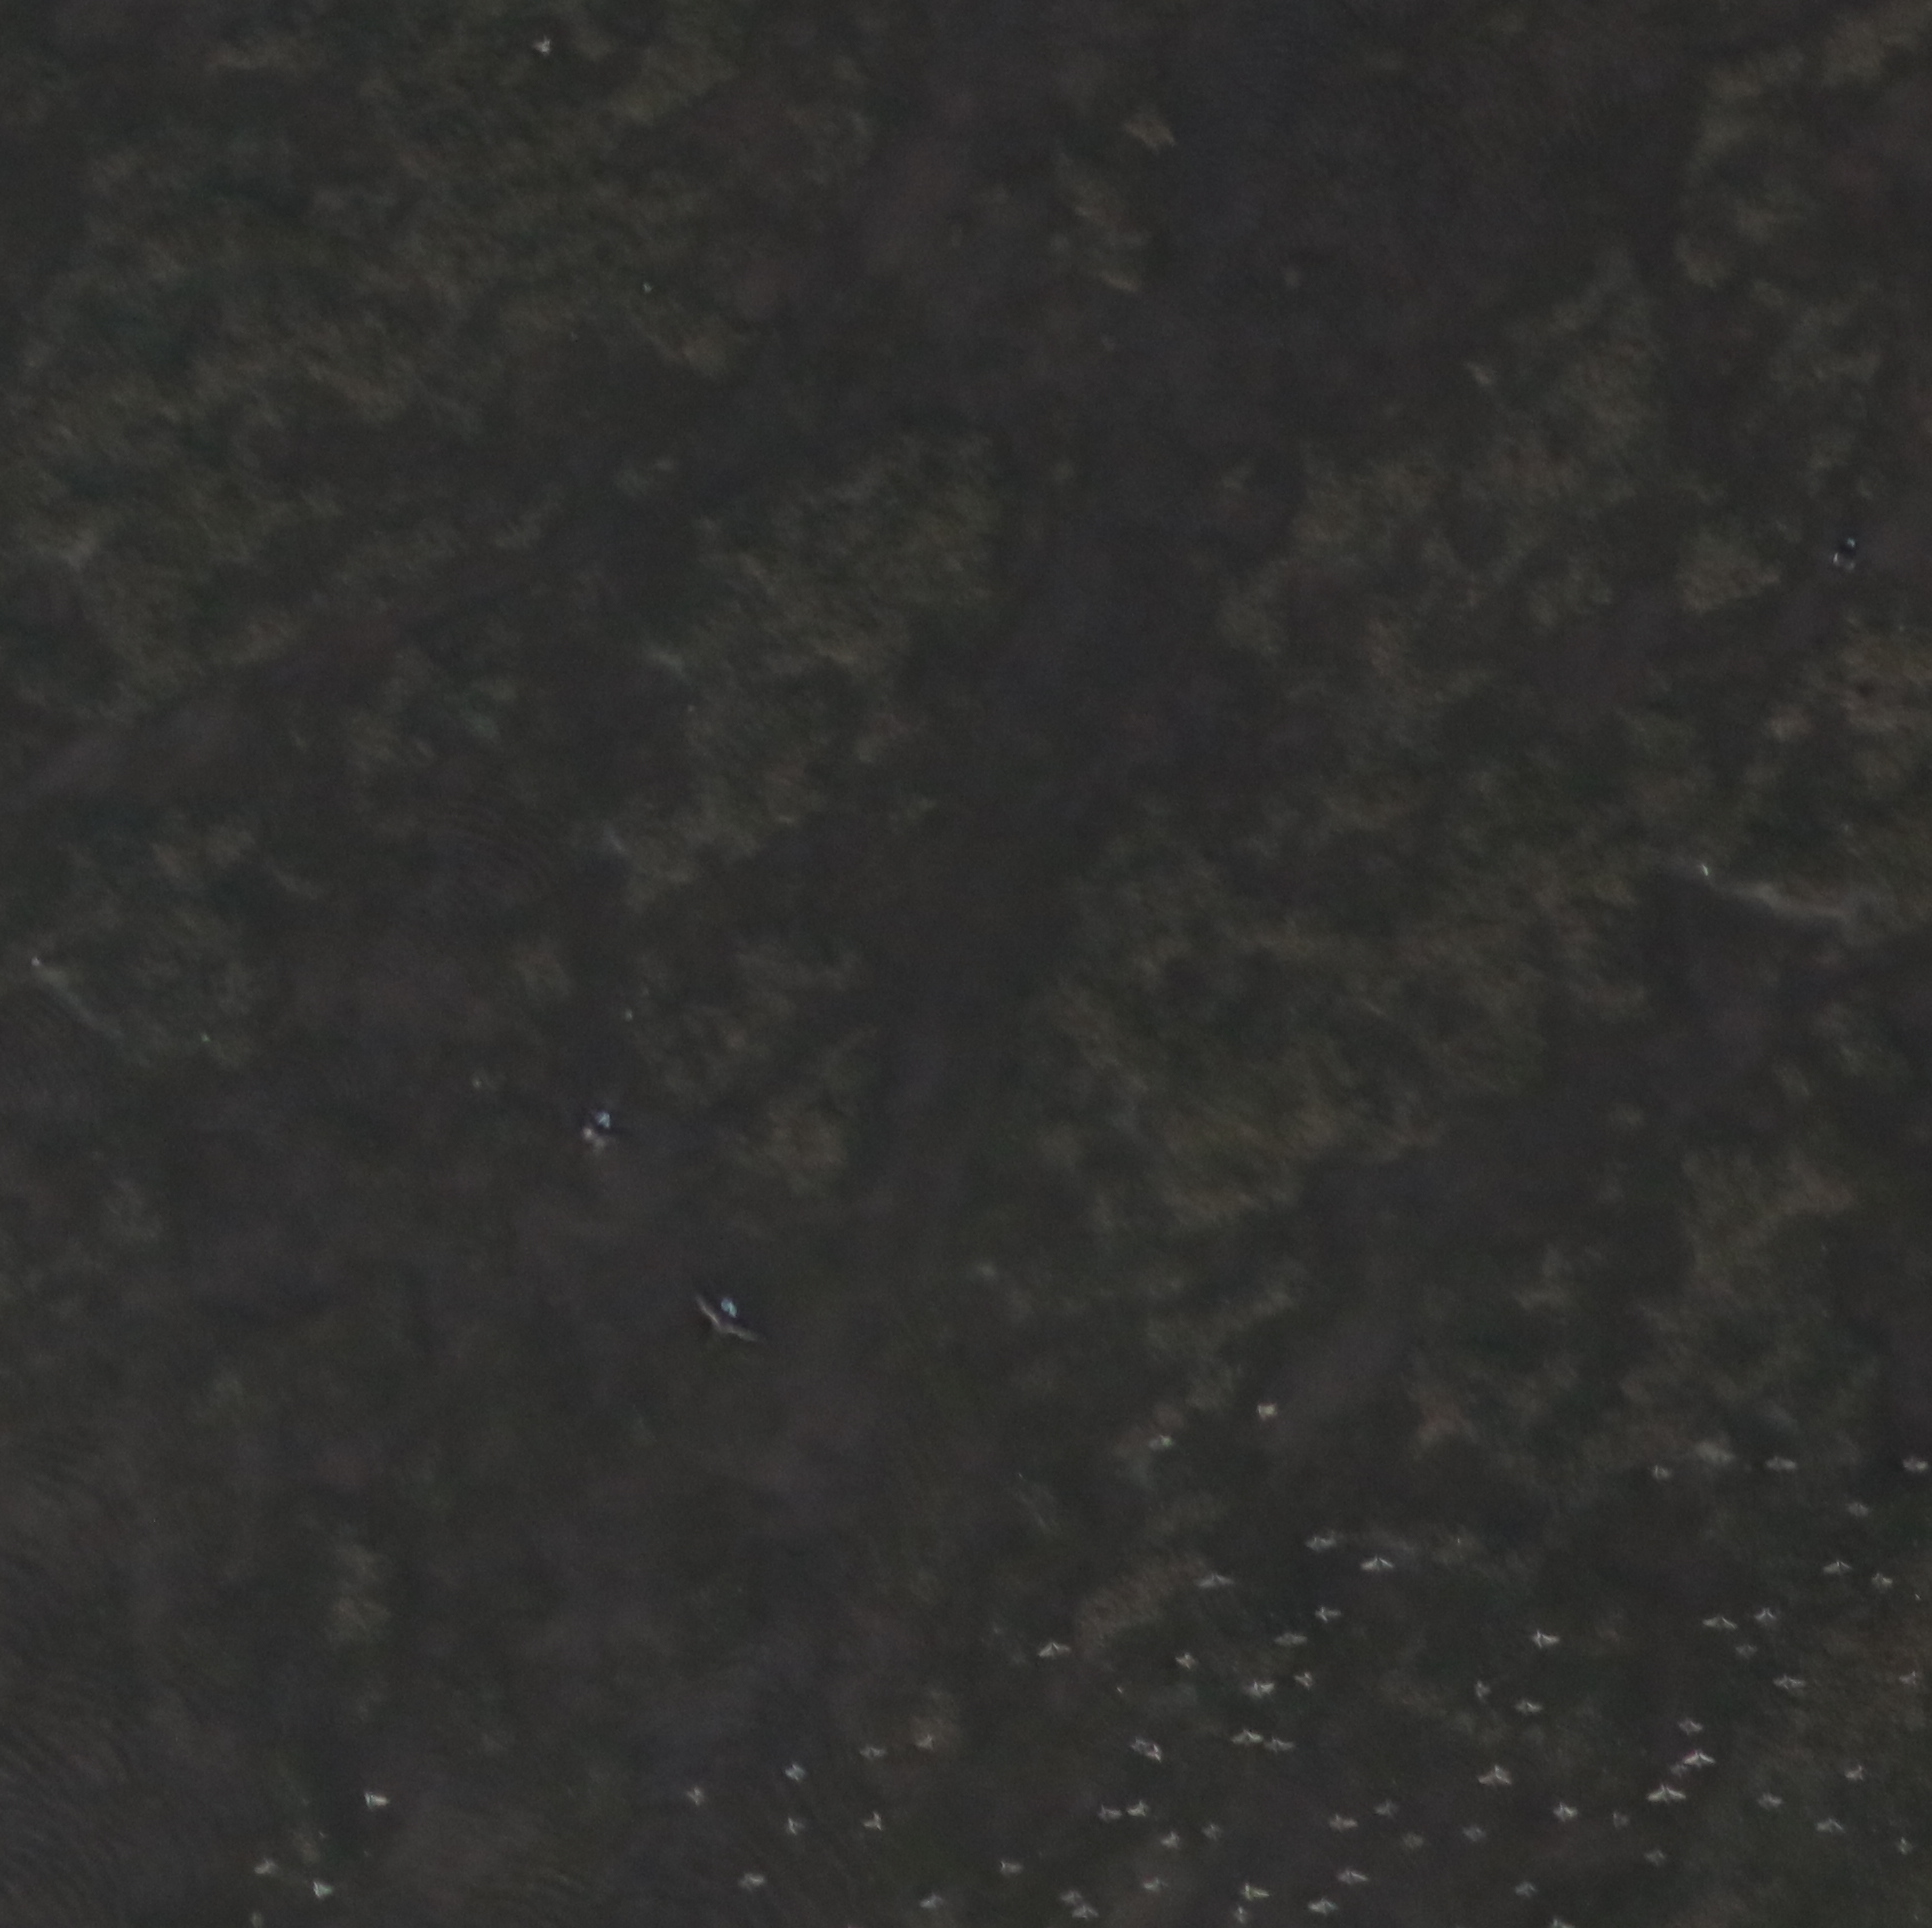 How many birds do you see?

70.